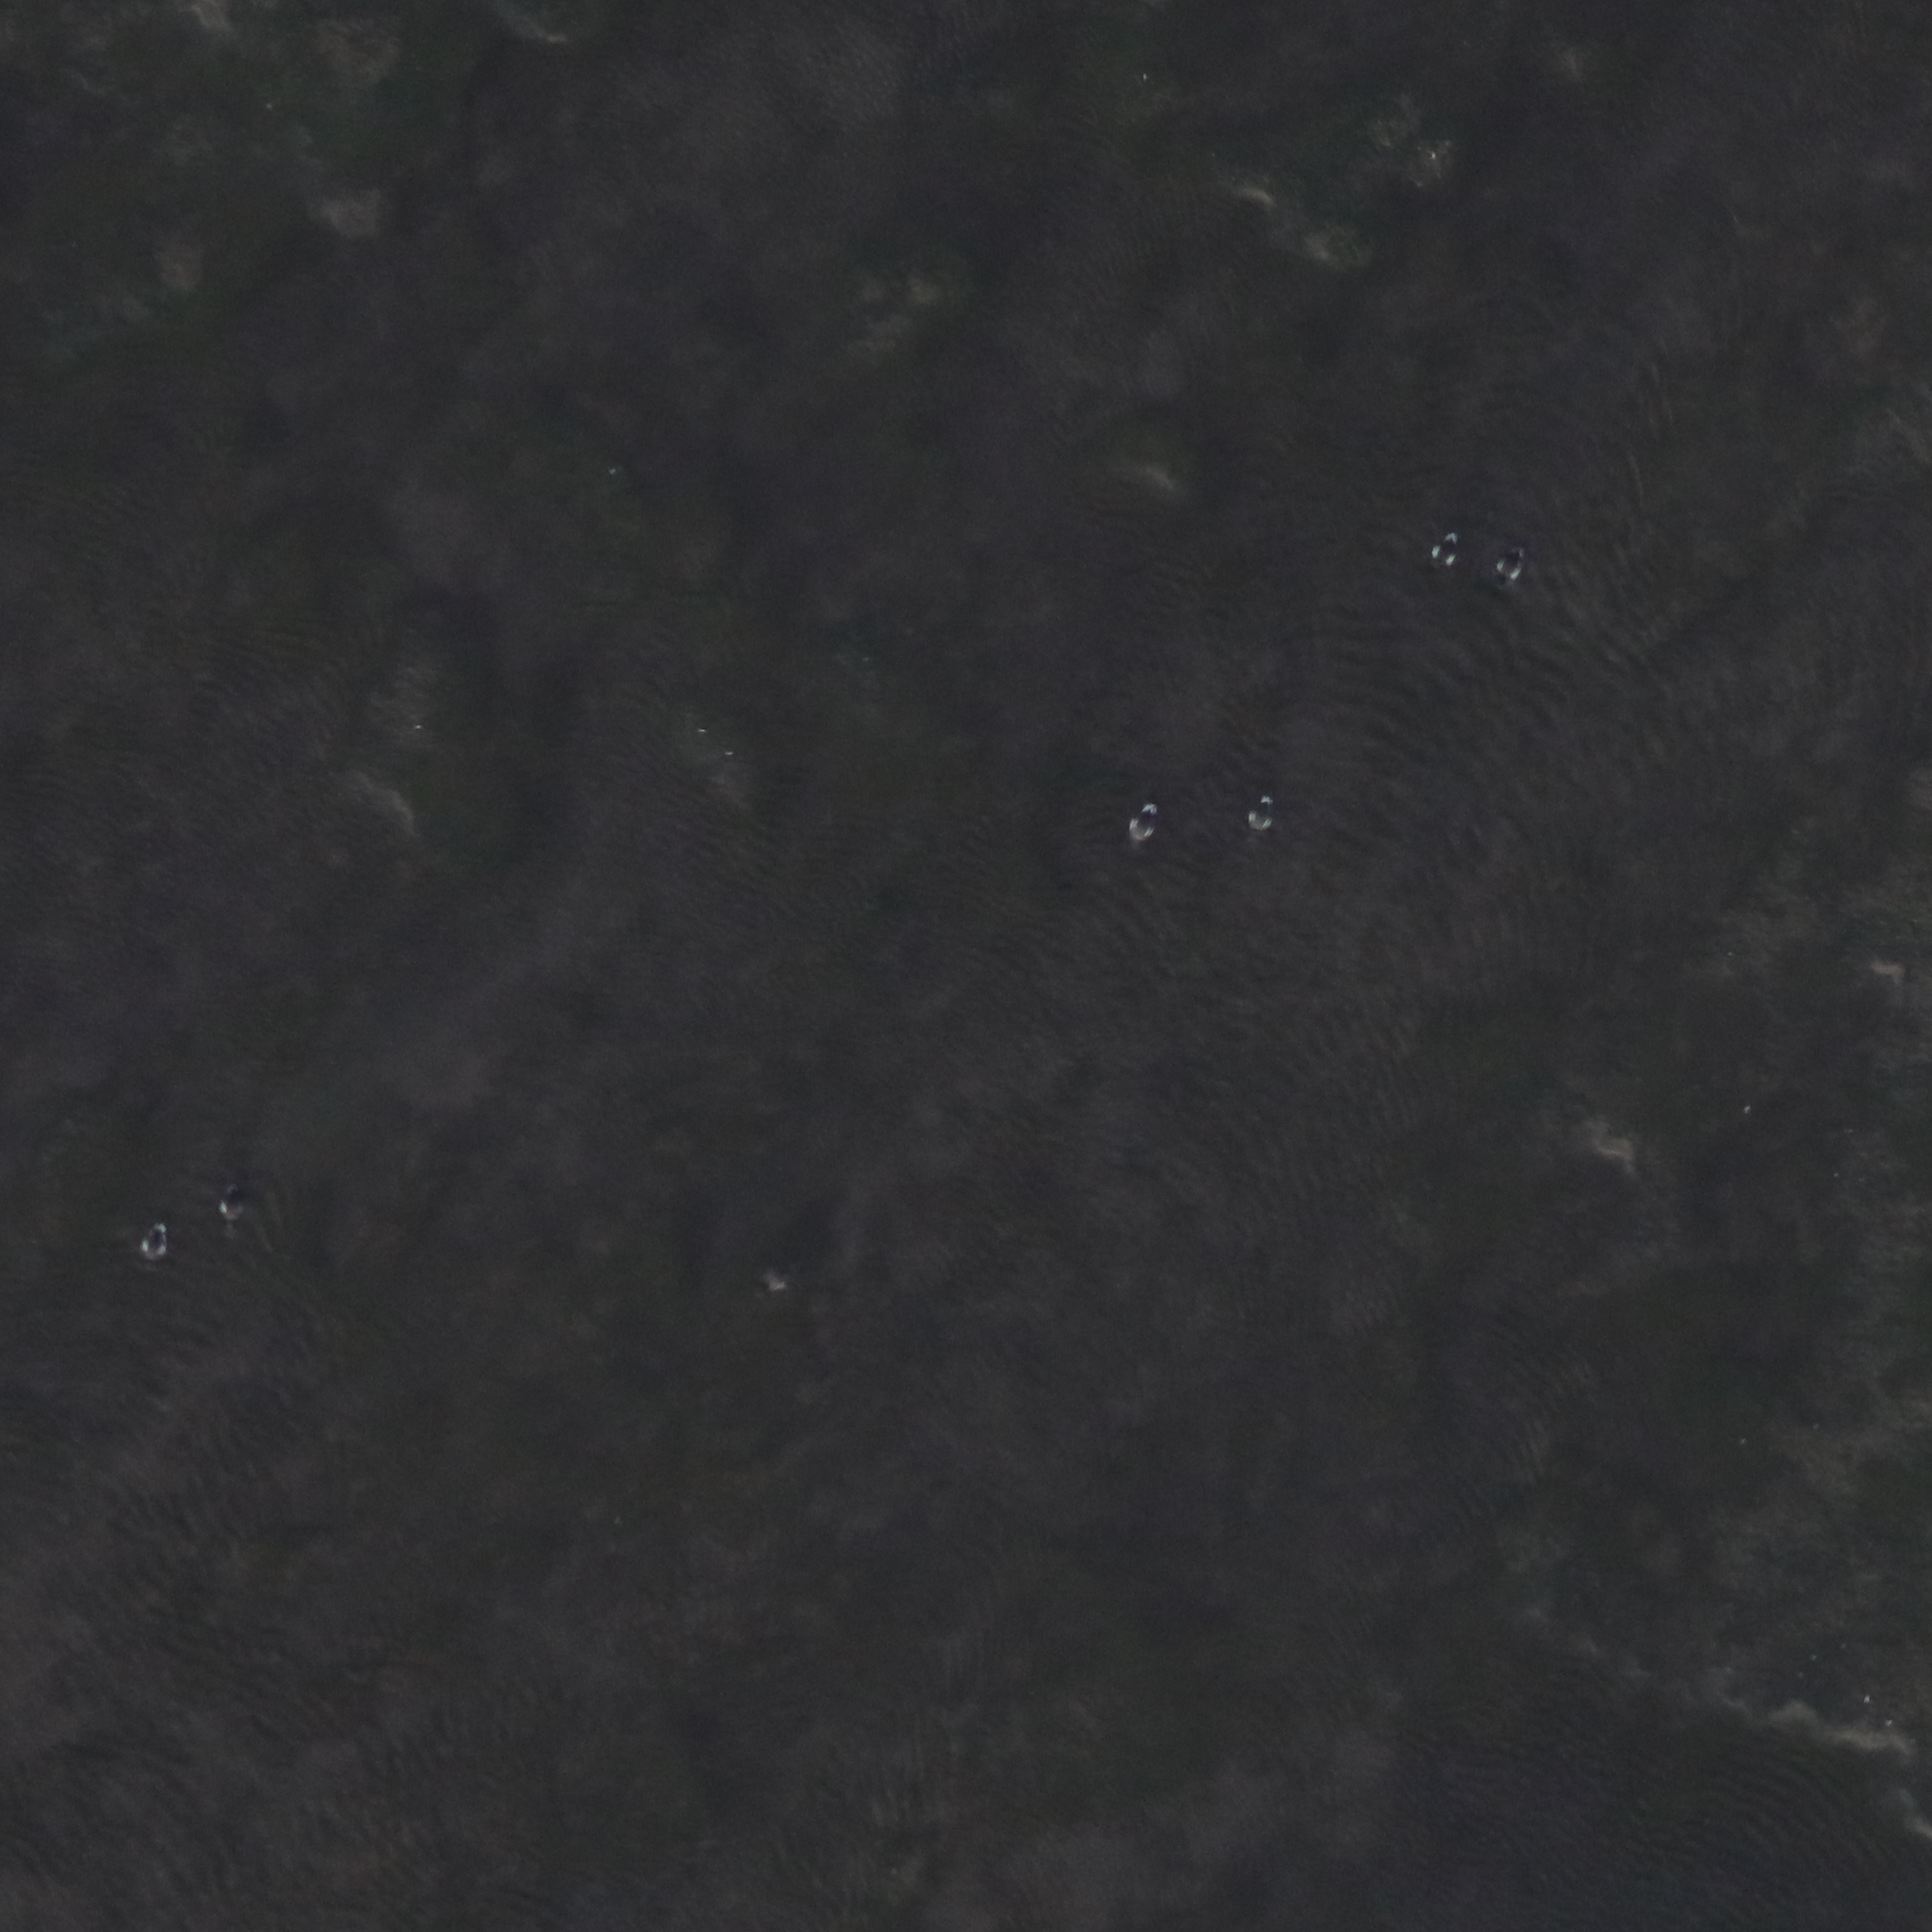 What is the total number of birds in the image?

6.